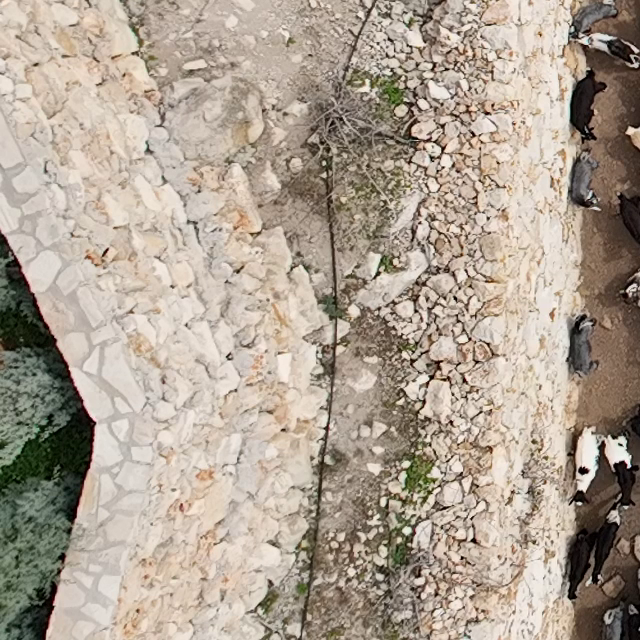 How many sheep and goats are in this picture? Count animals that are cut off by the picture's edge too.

14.